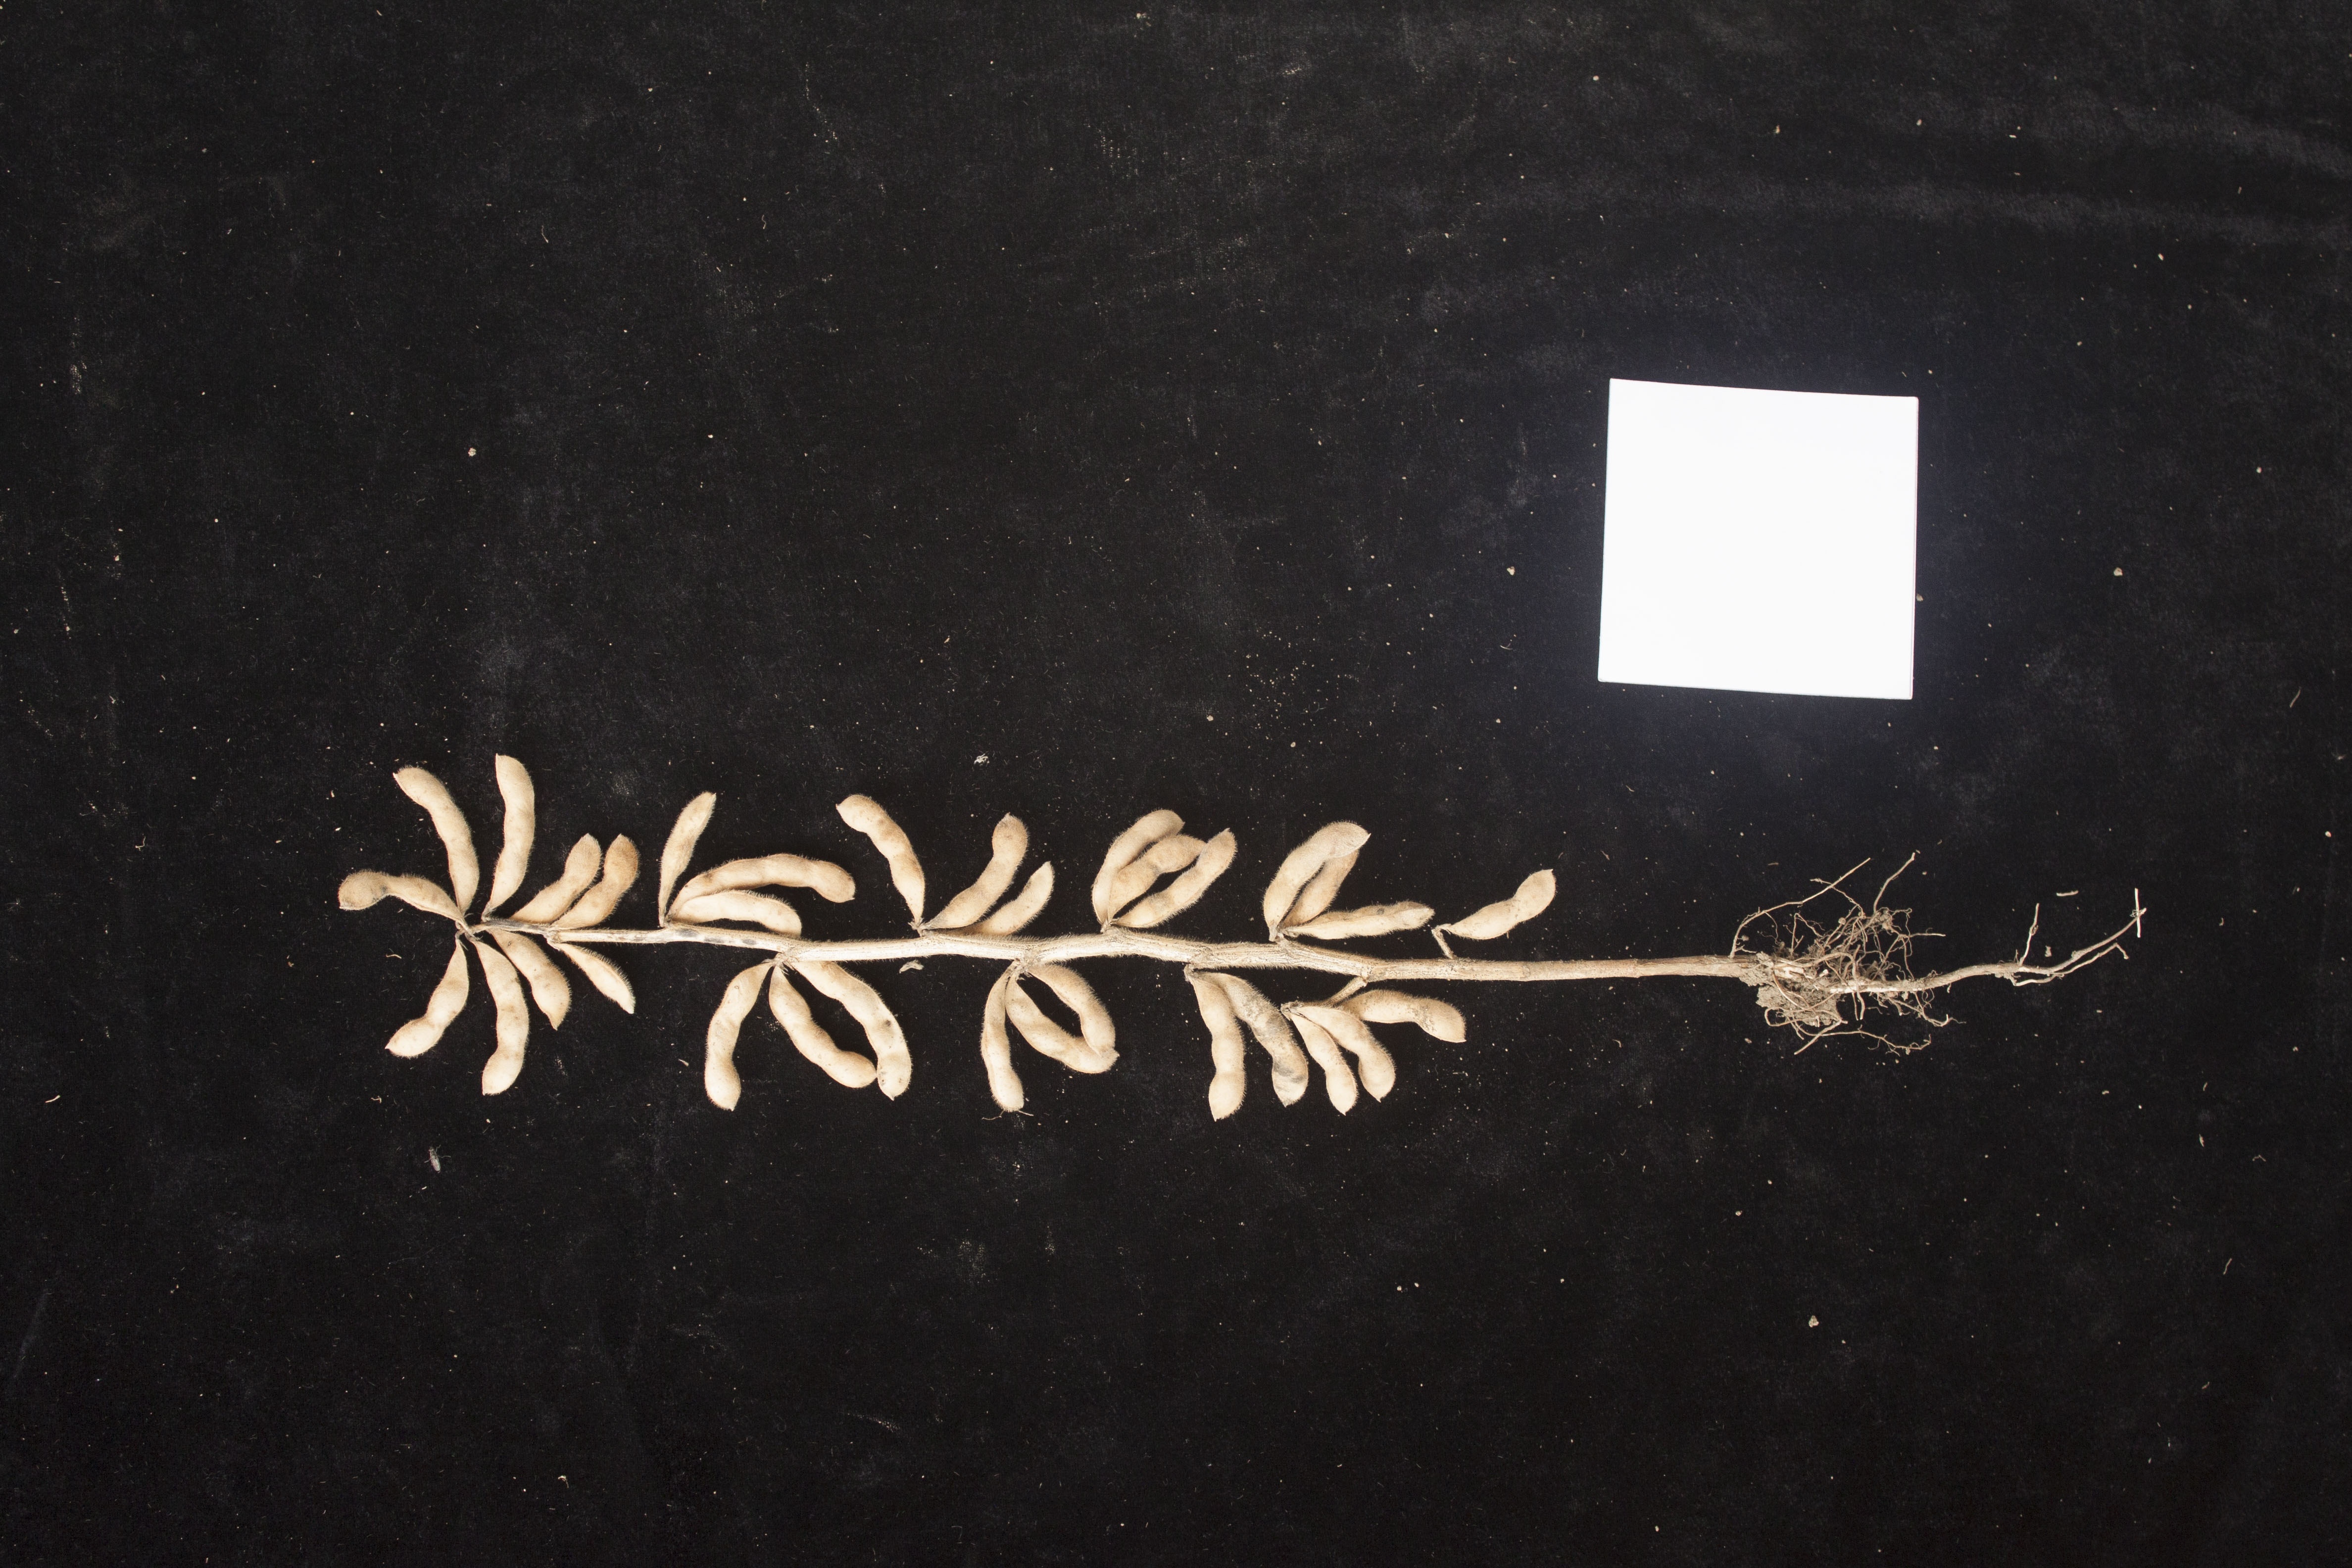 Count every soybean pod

33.